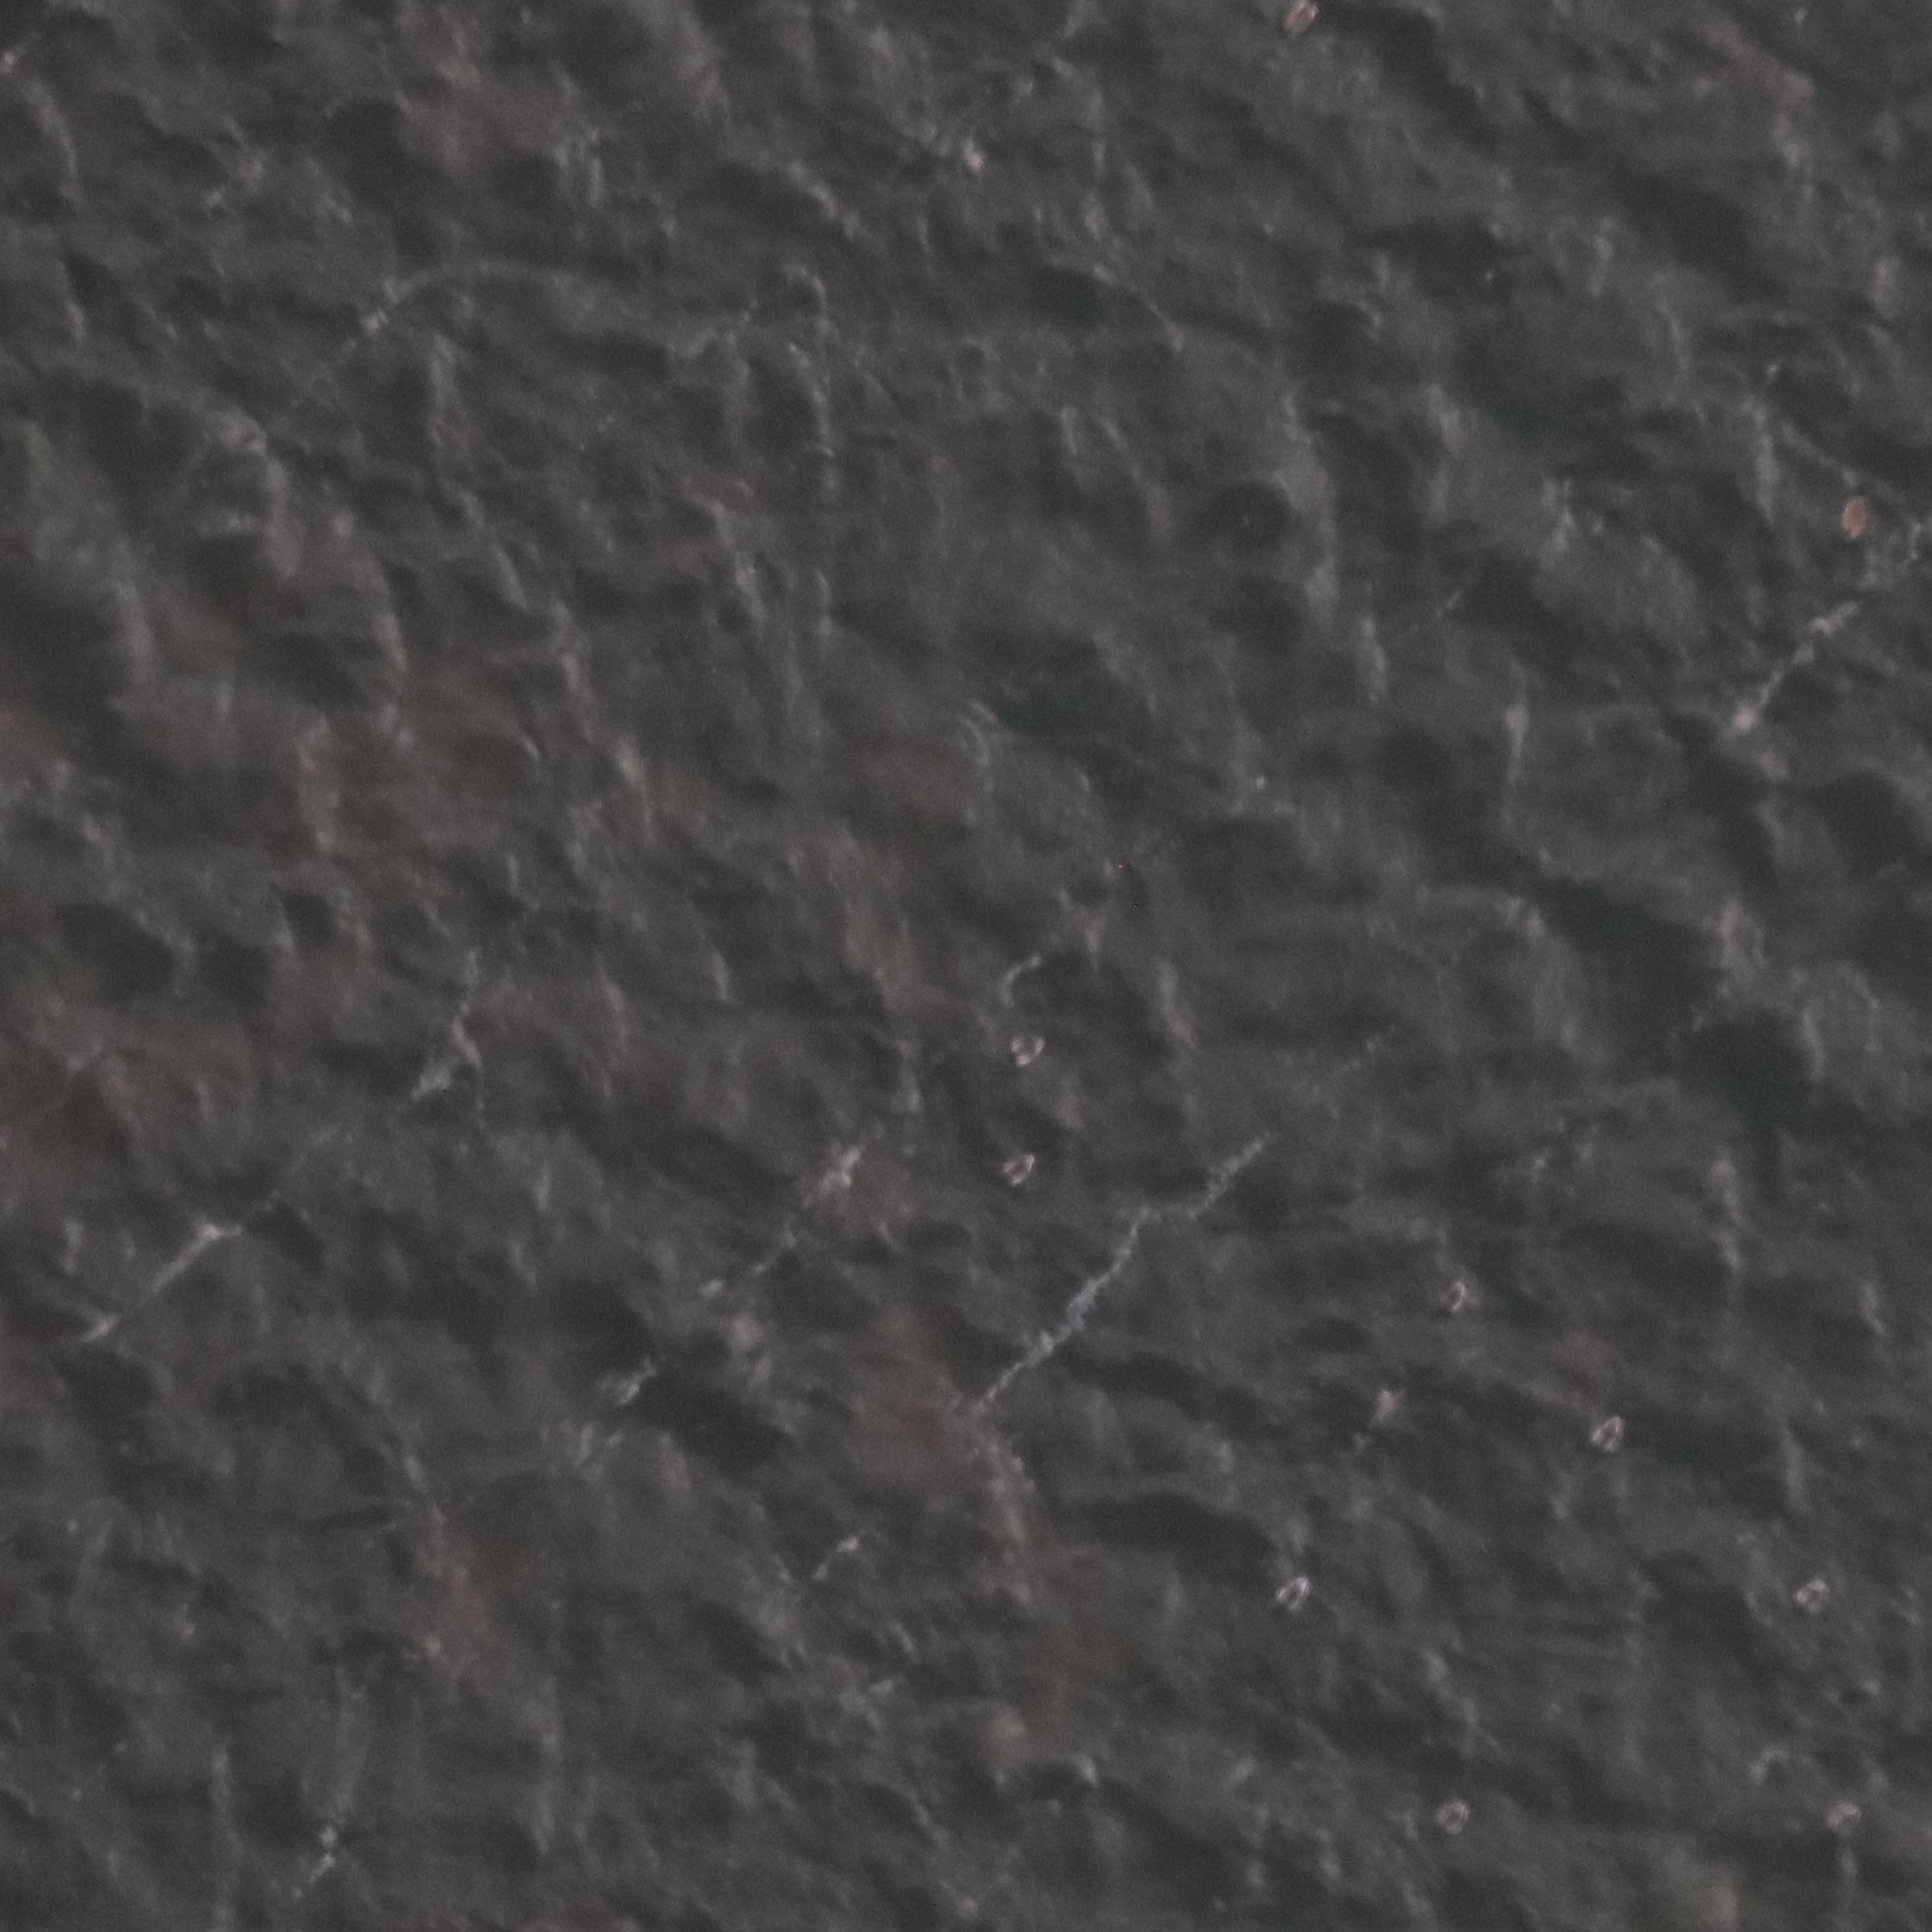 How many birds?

10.